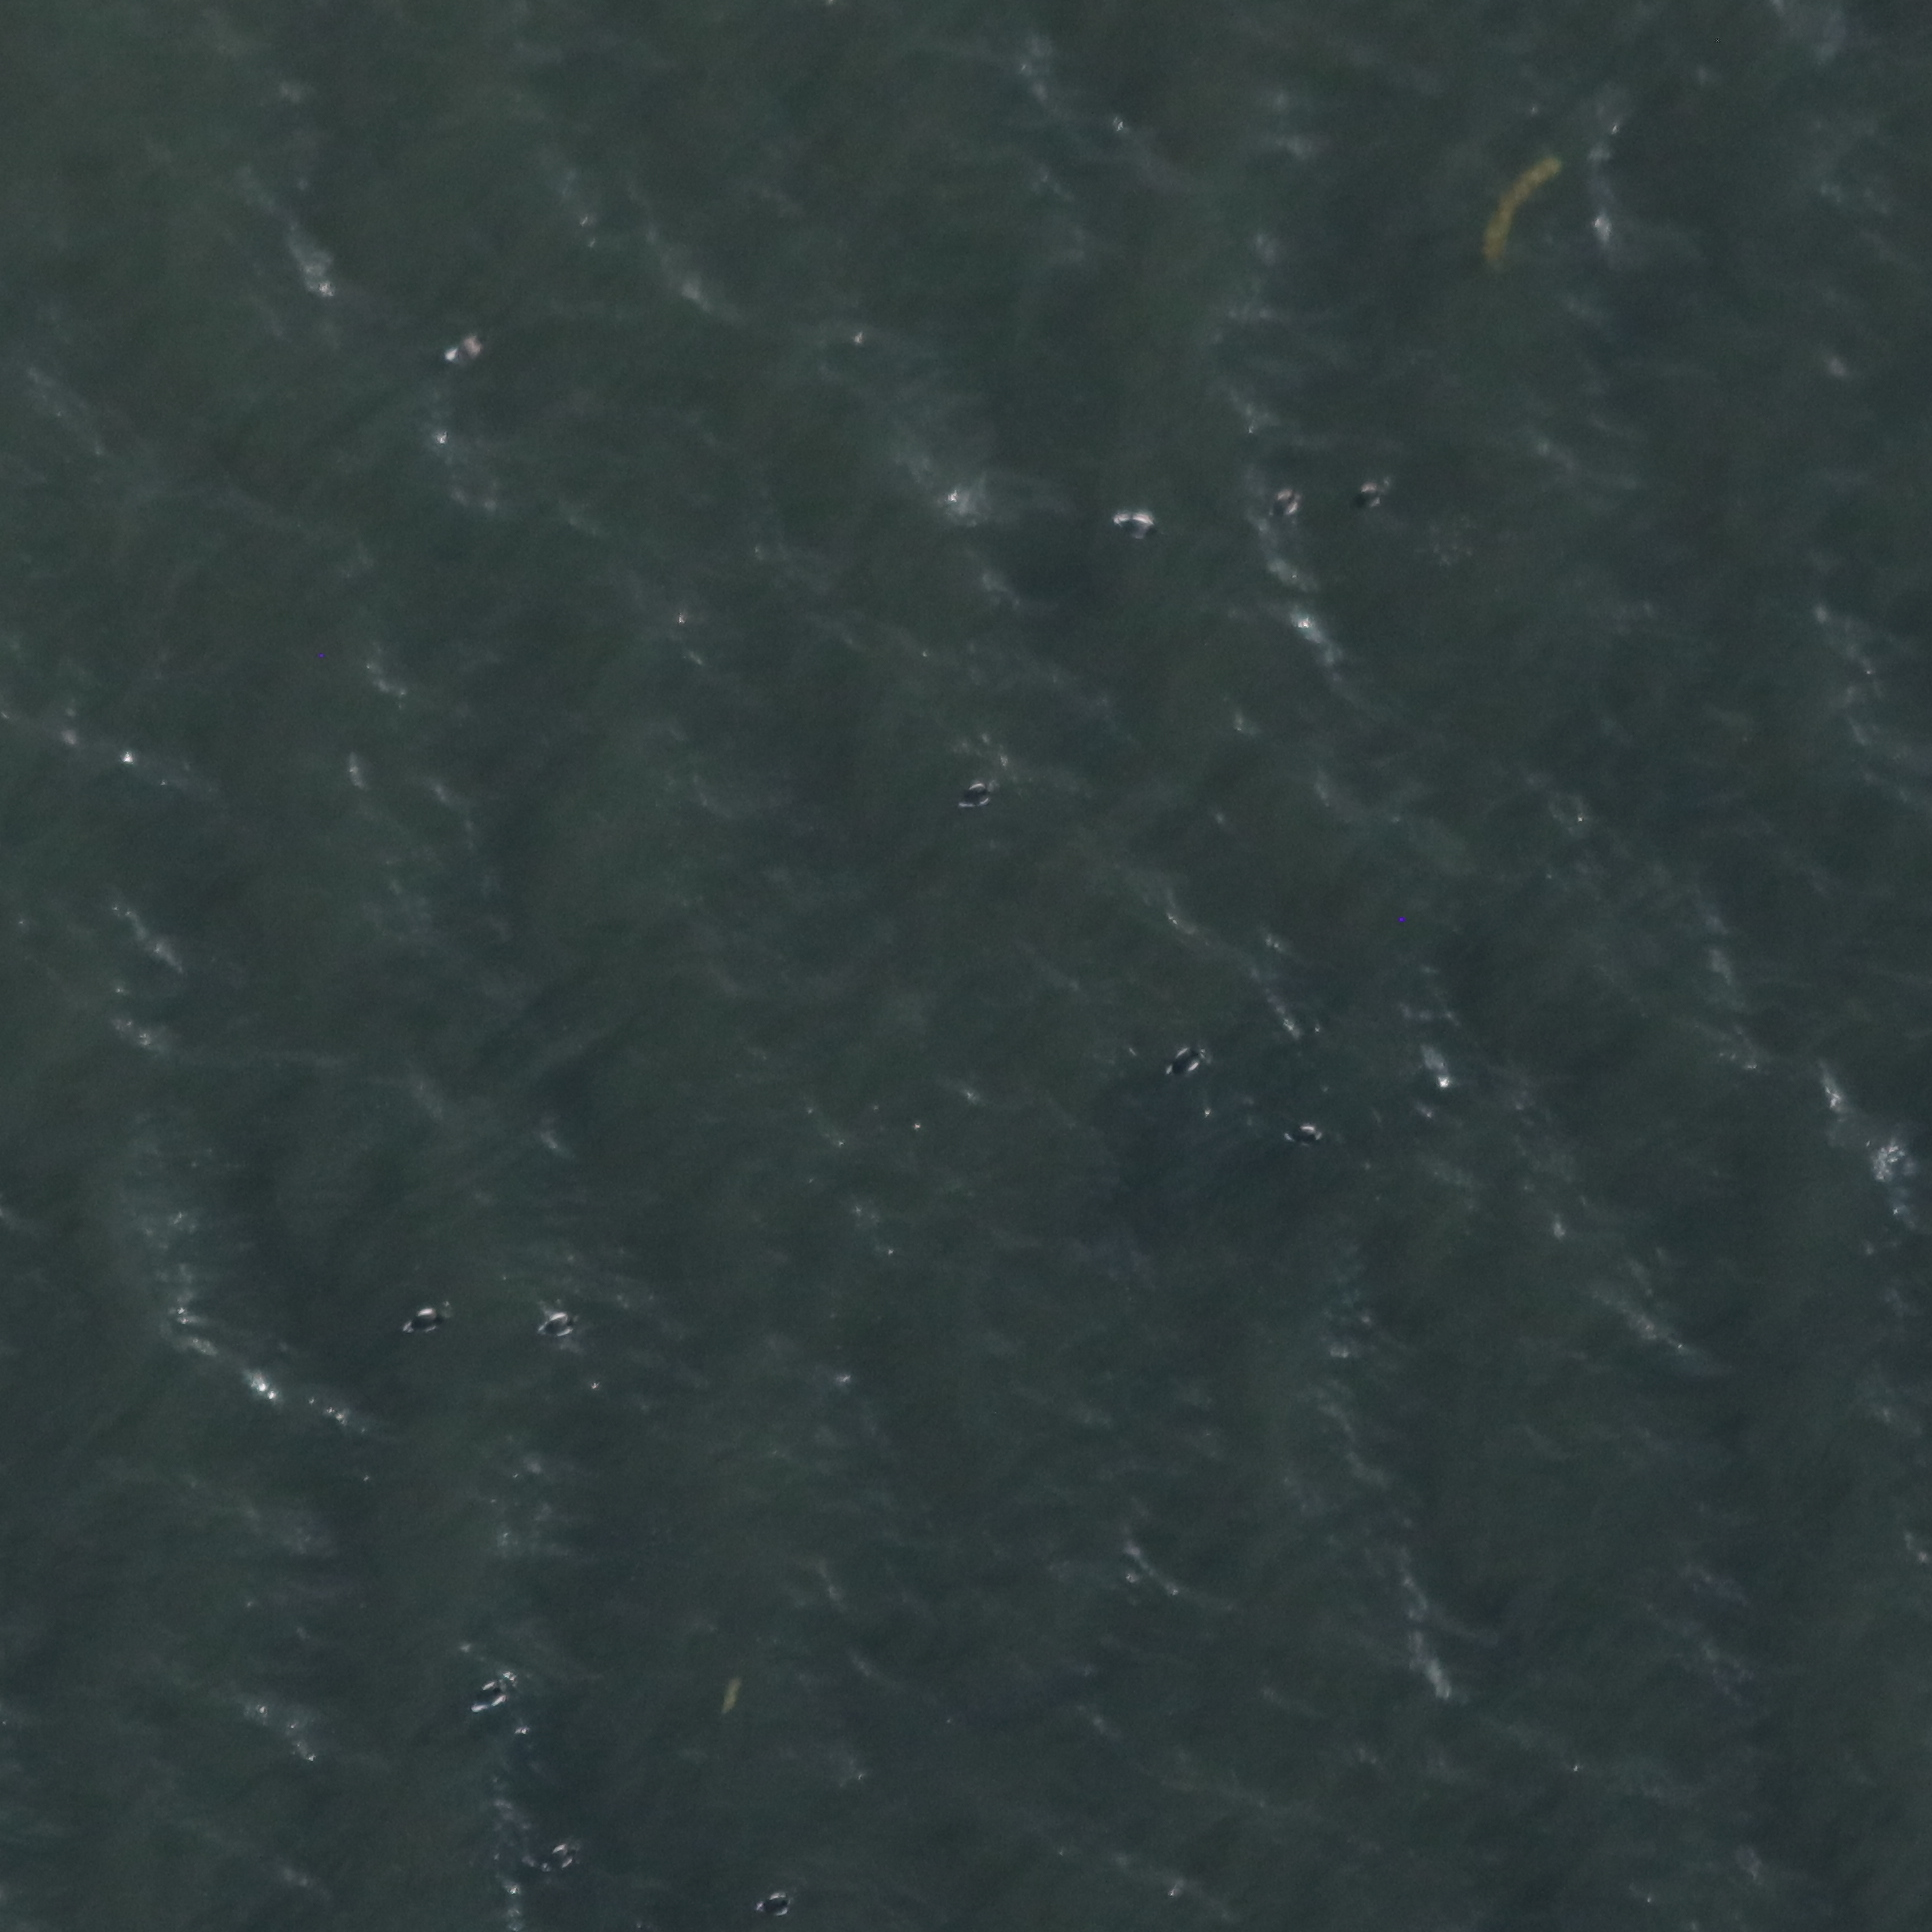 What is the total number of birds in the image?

12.